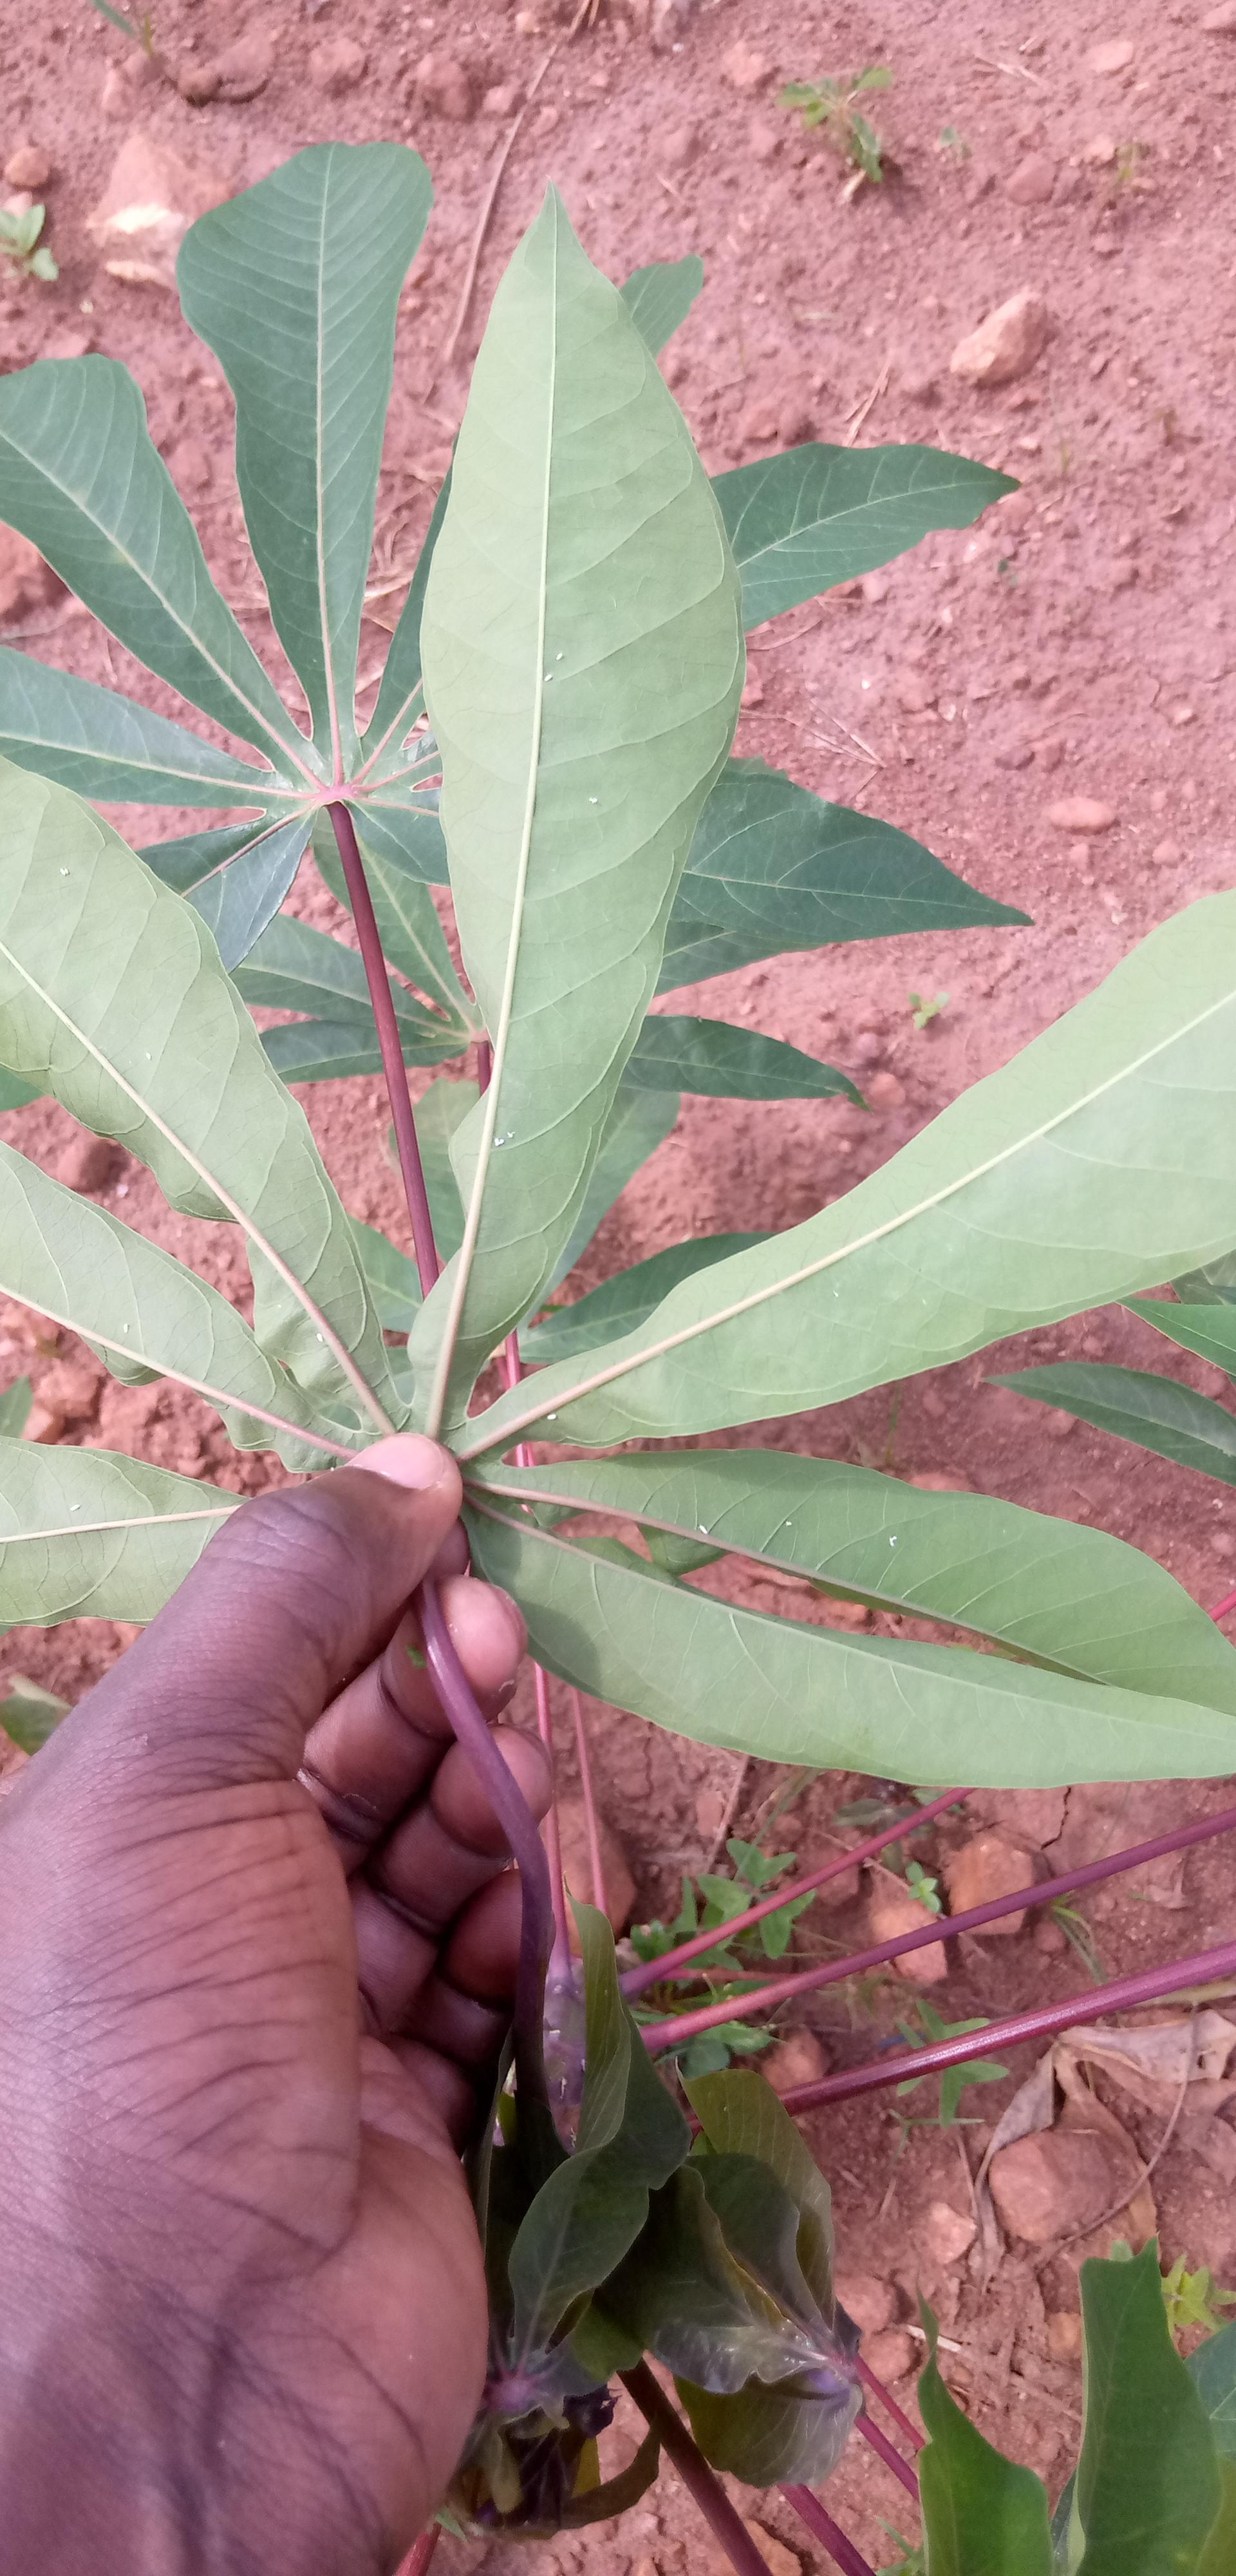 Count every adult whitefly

14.